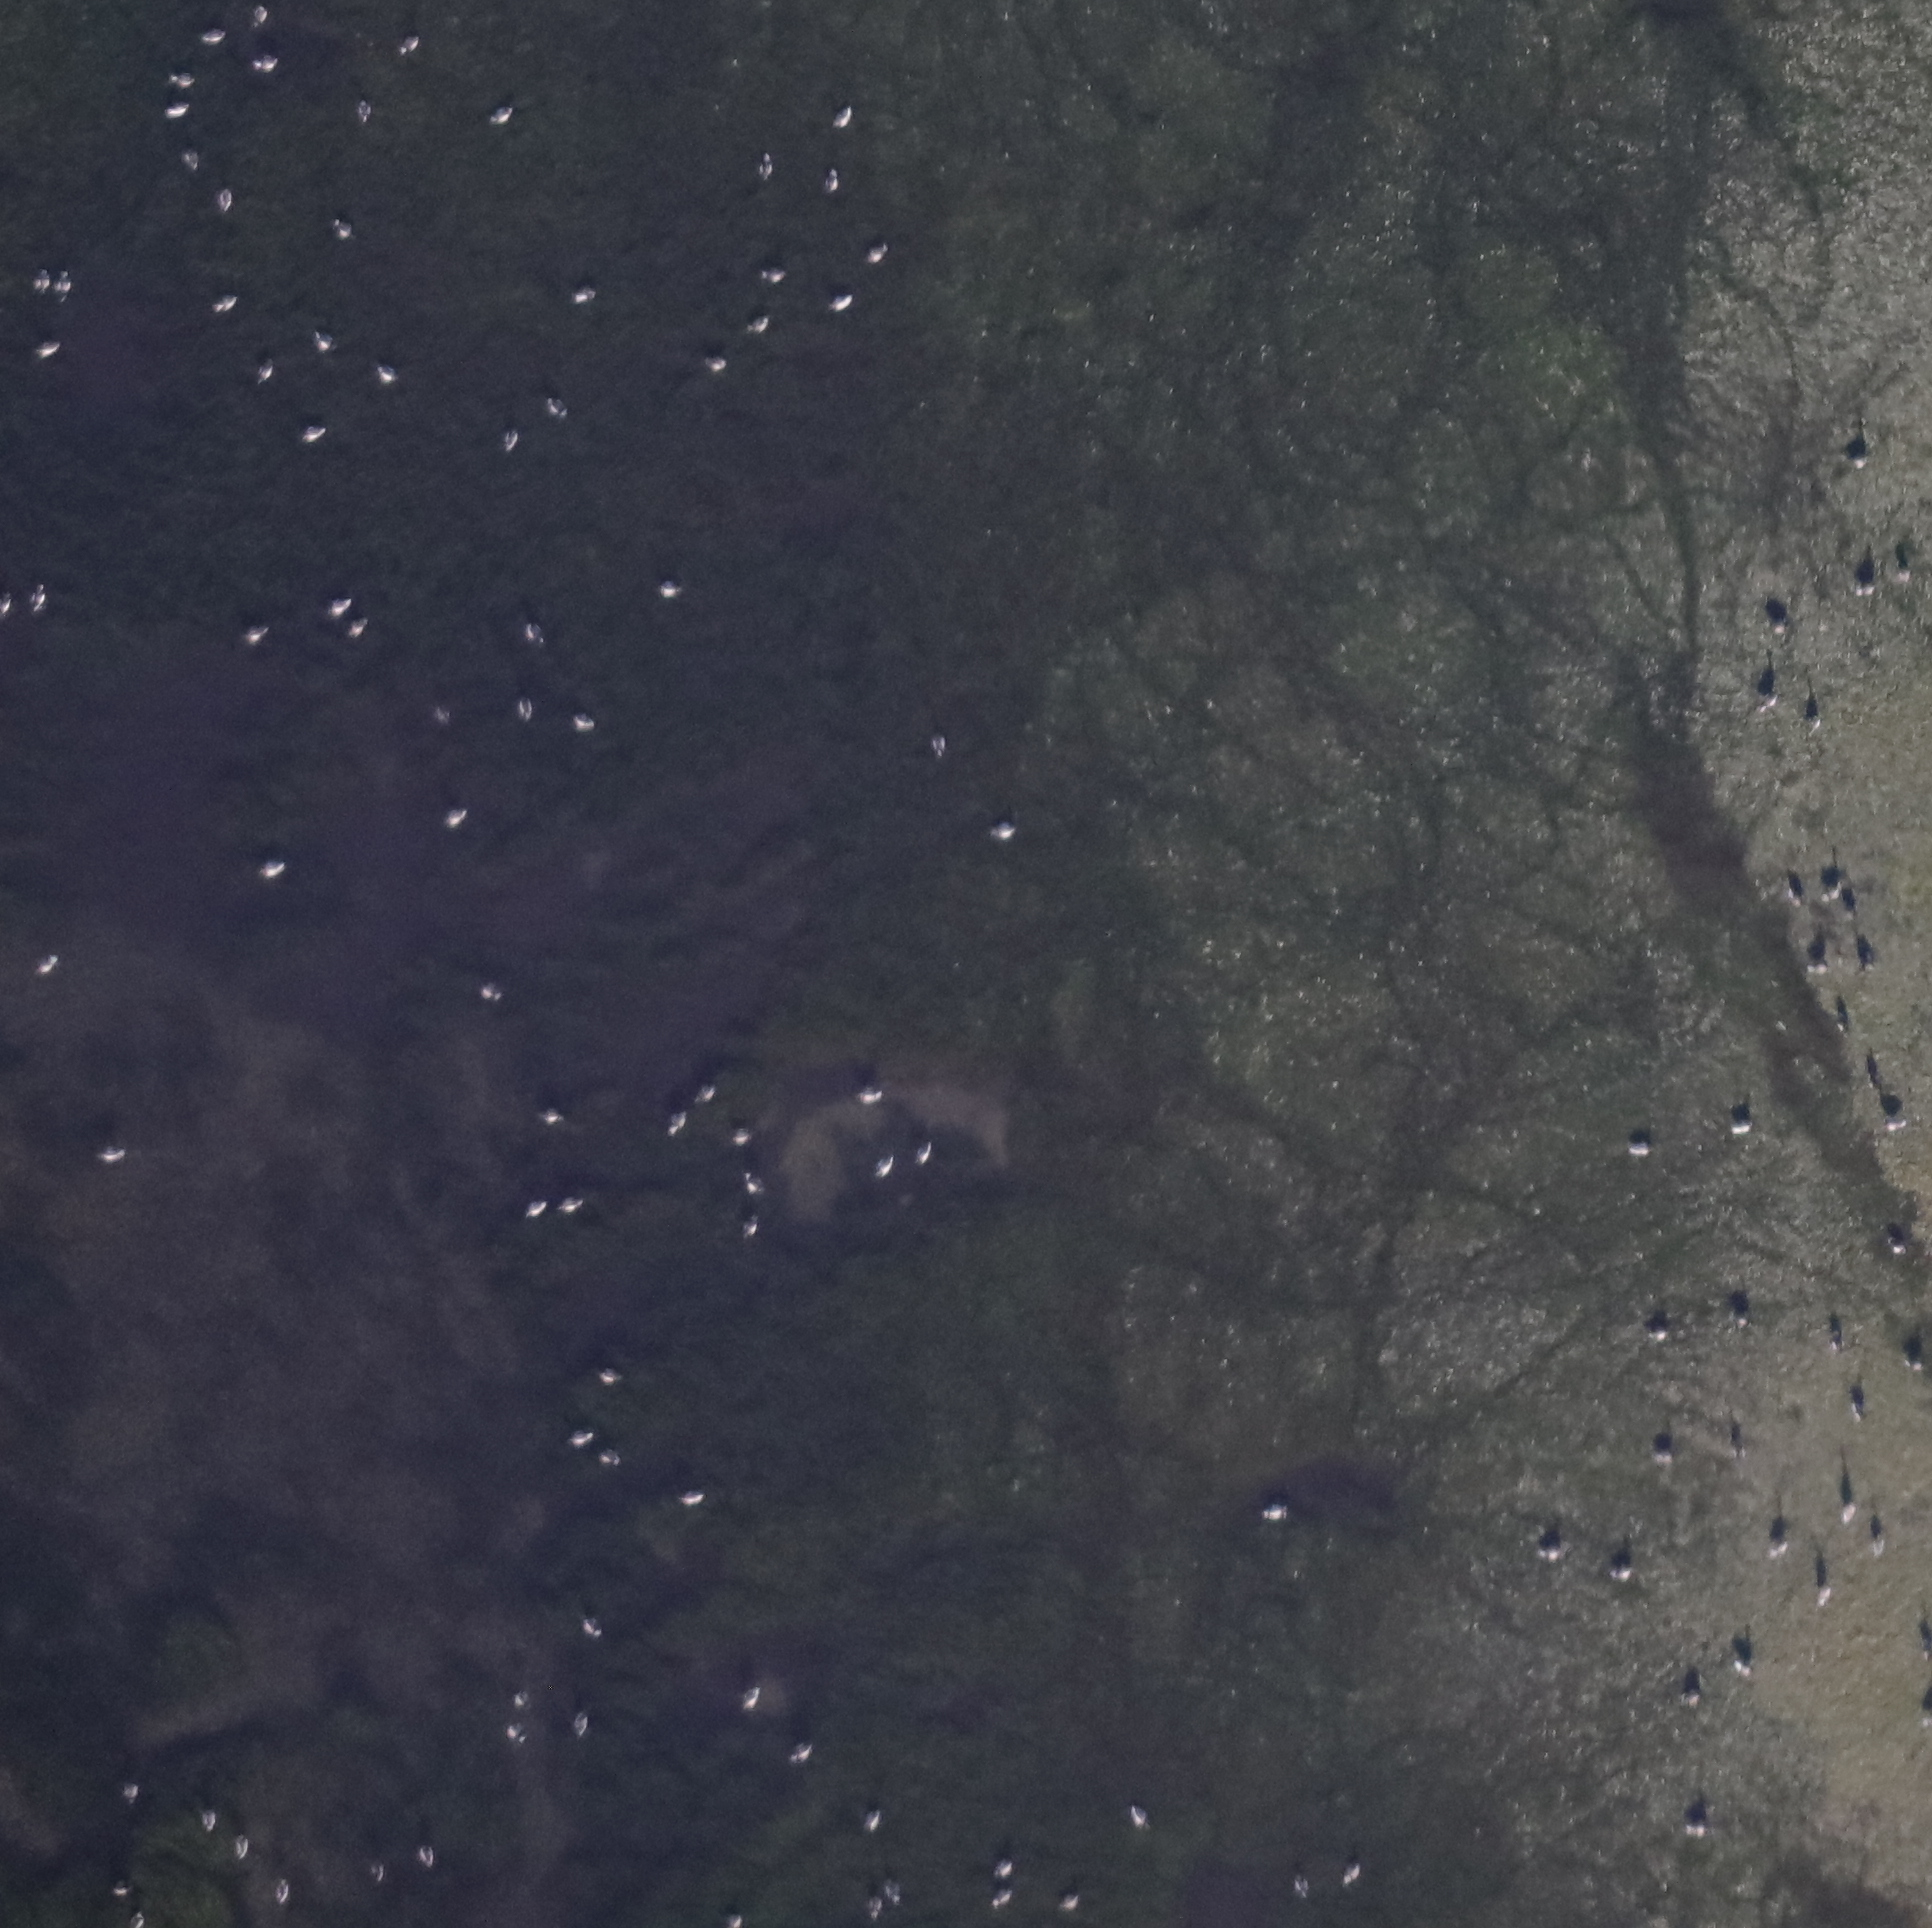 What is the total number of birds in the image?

117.